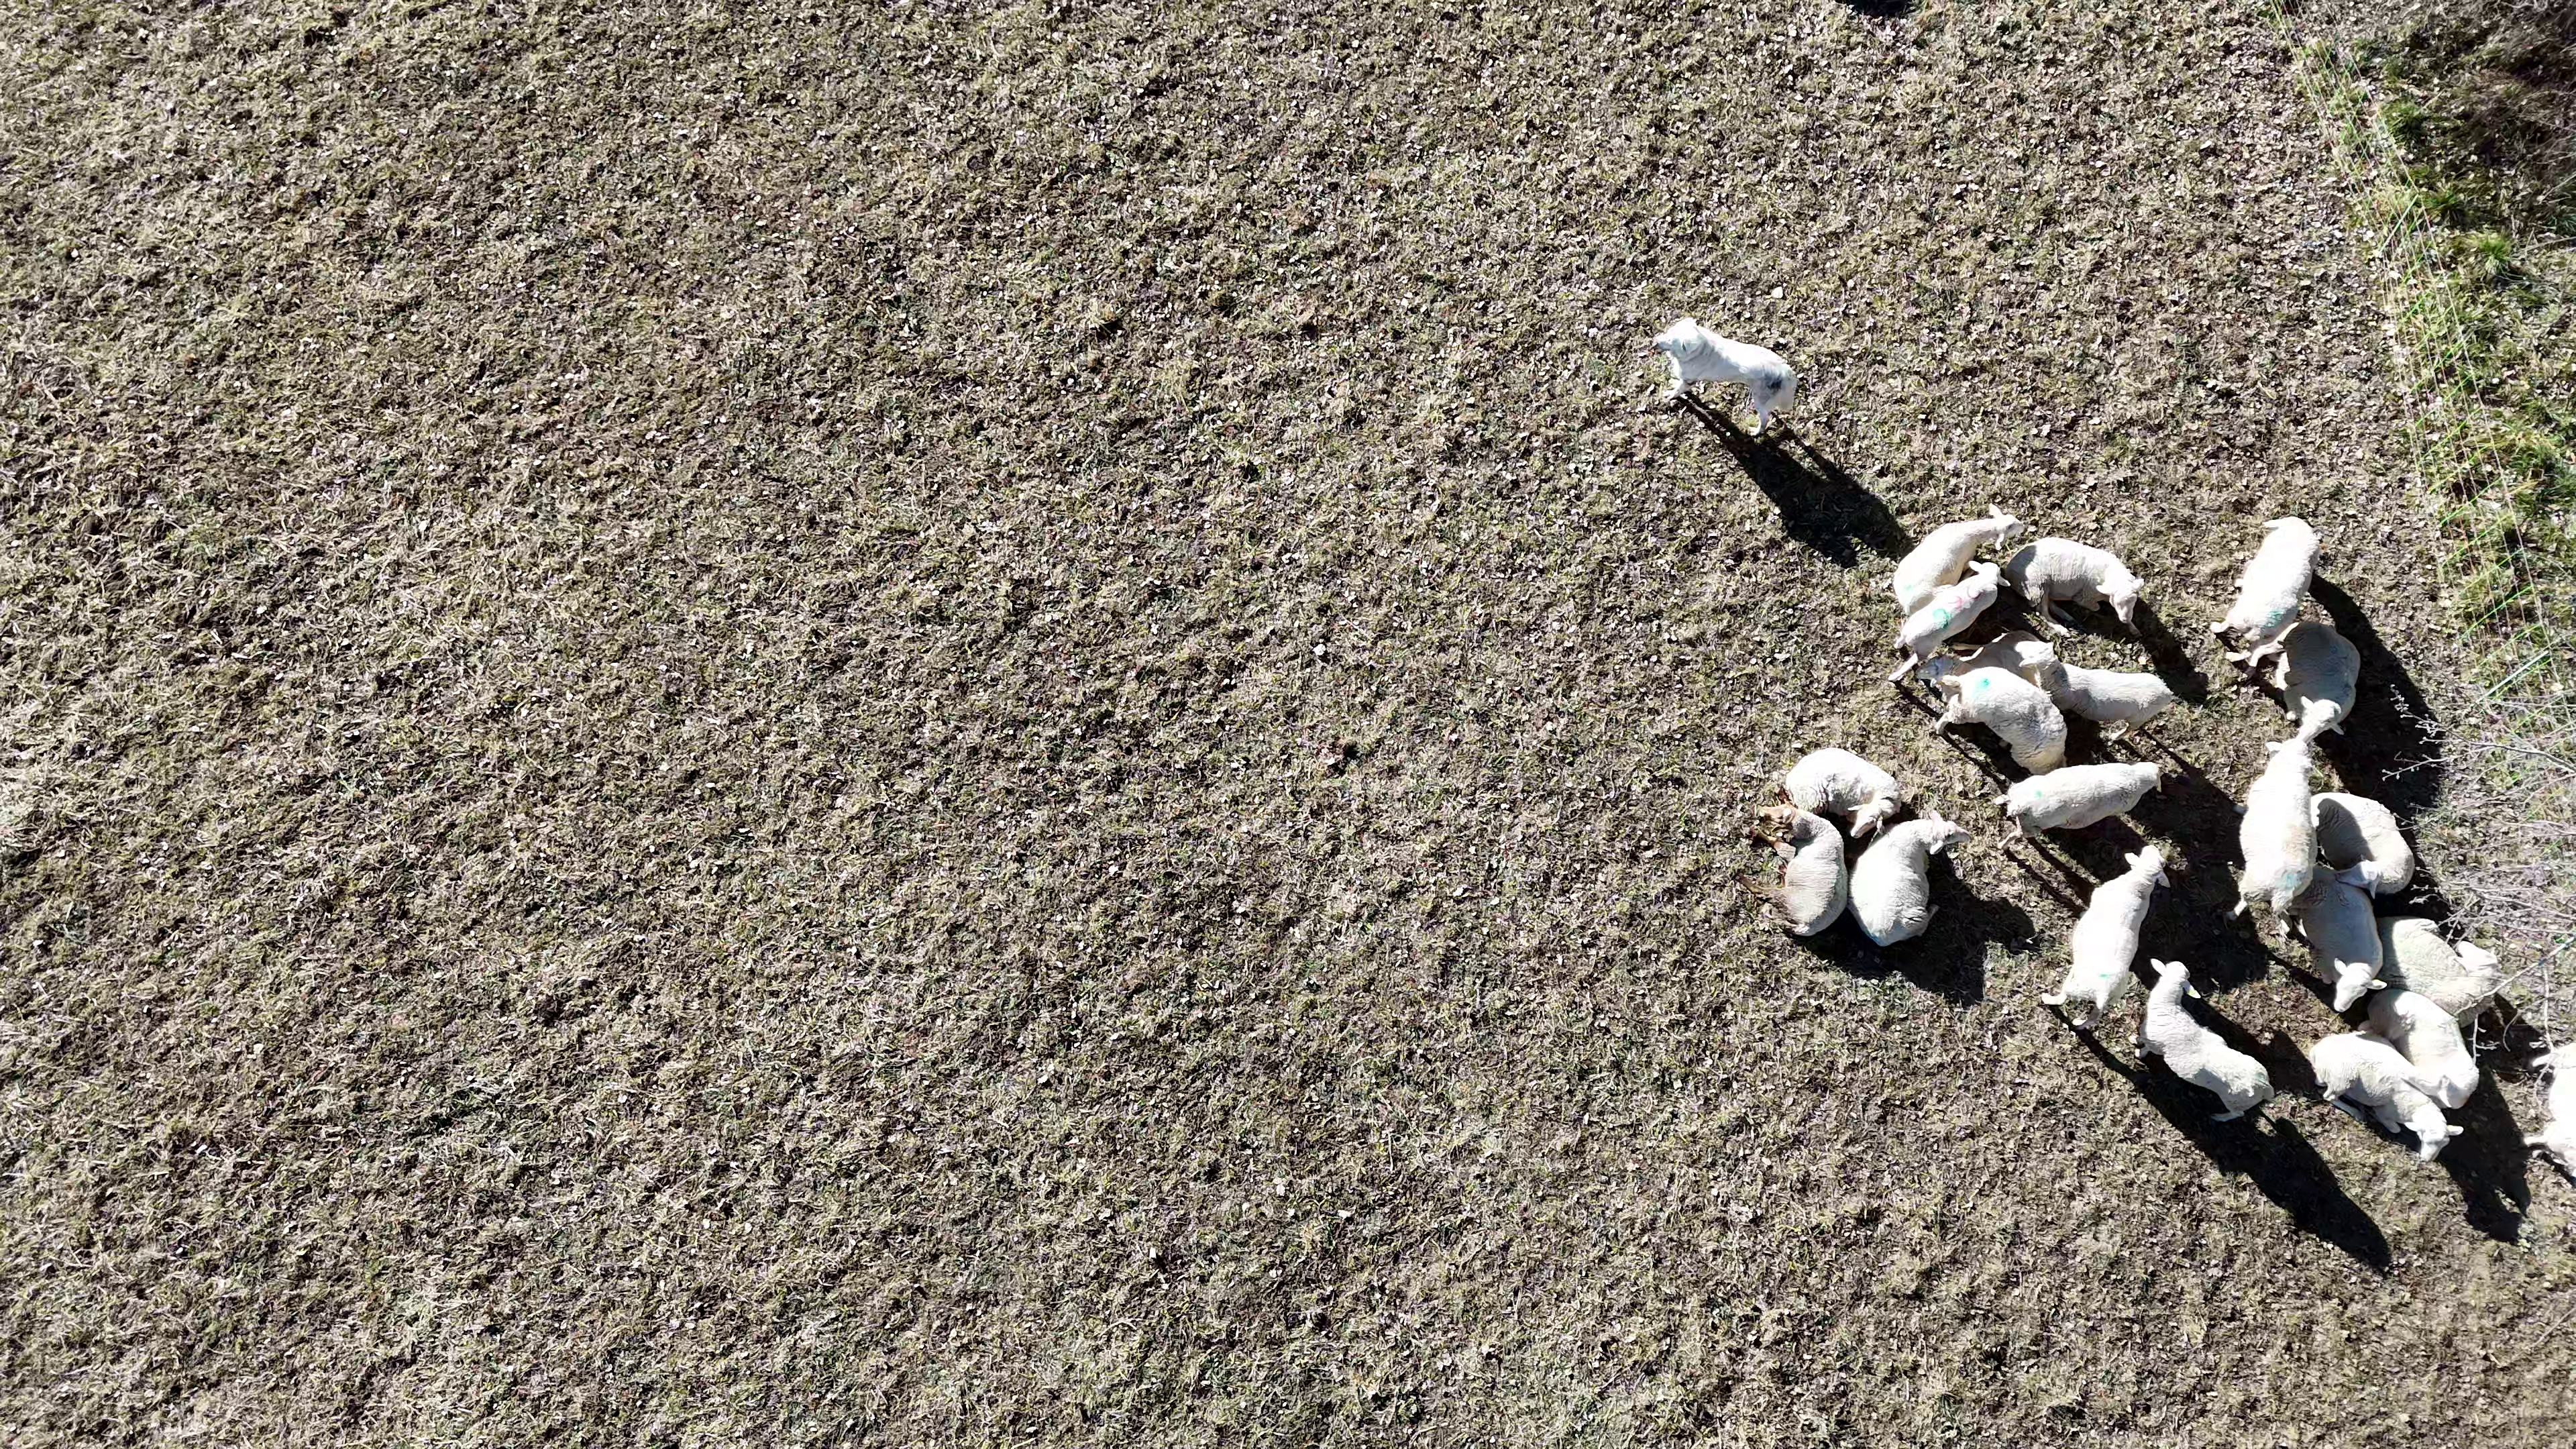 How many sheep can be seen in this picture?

21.